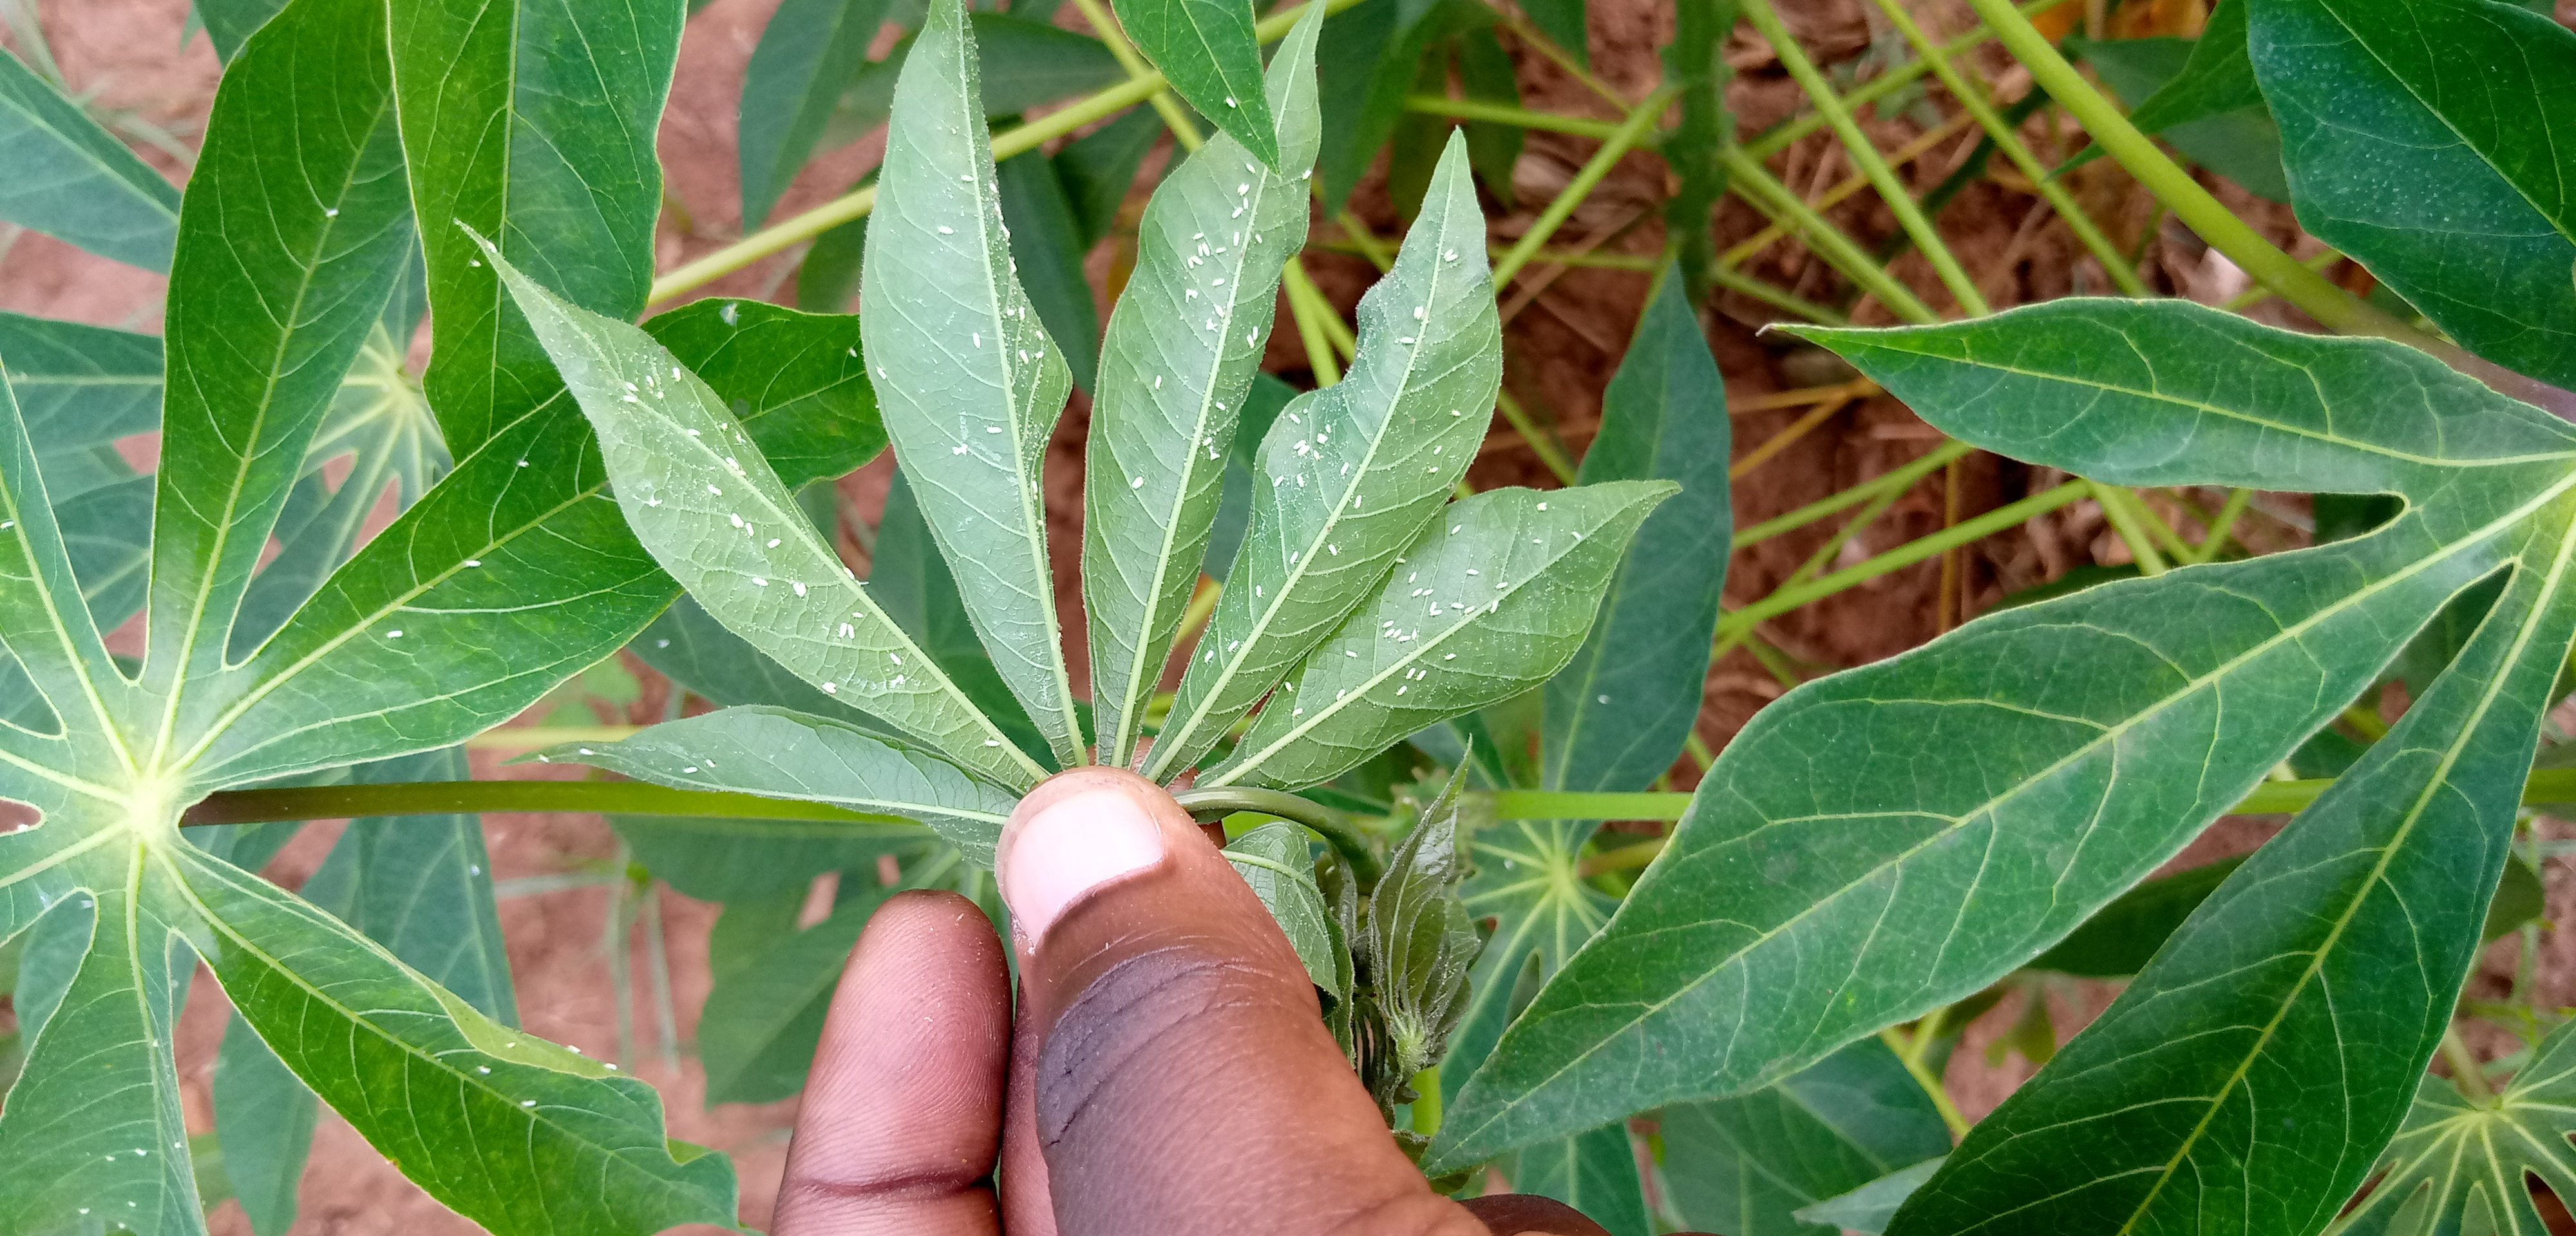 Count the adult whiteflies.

146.